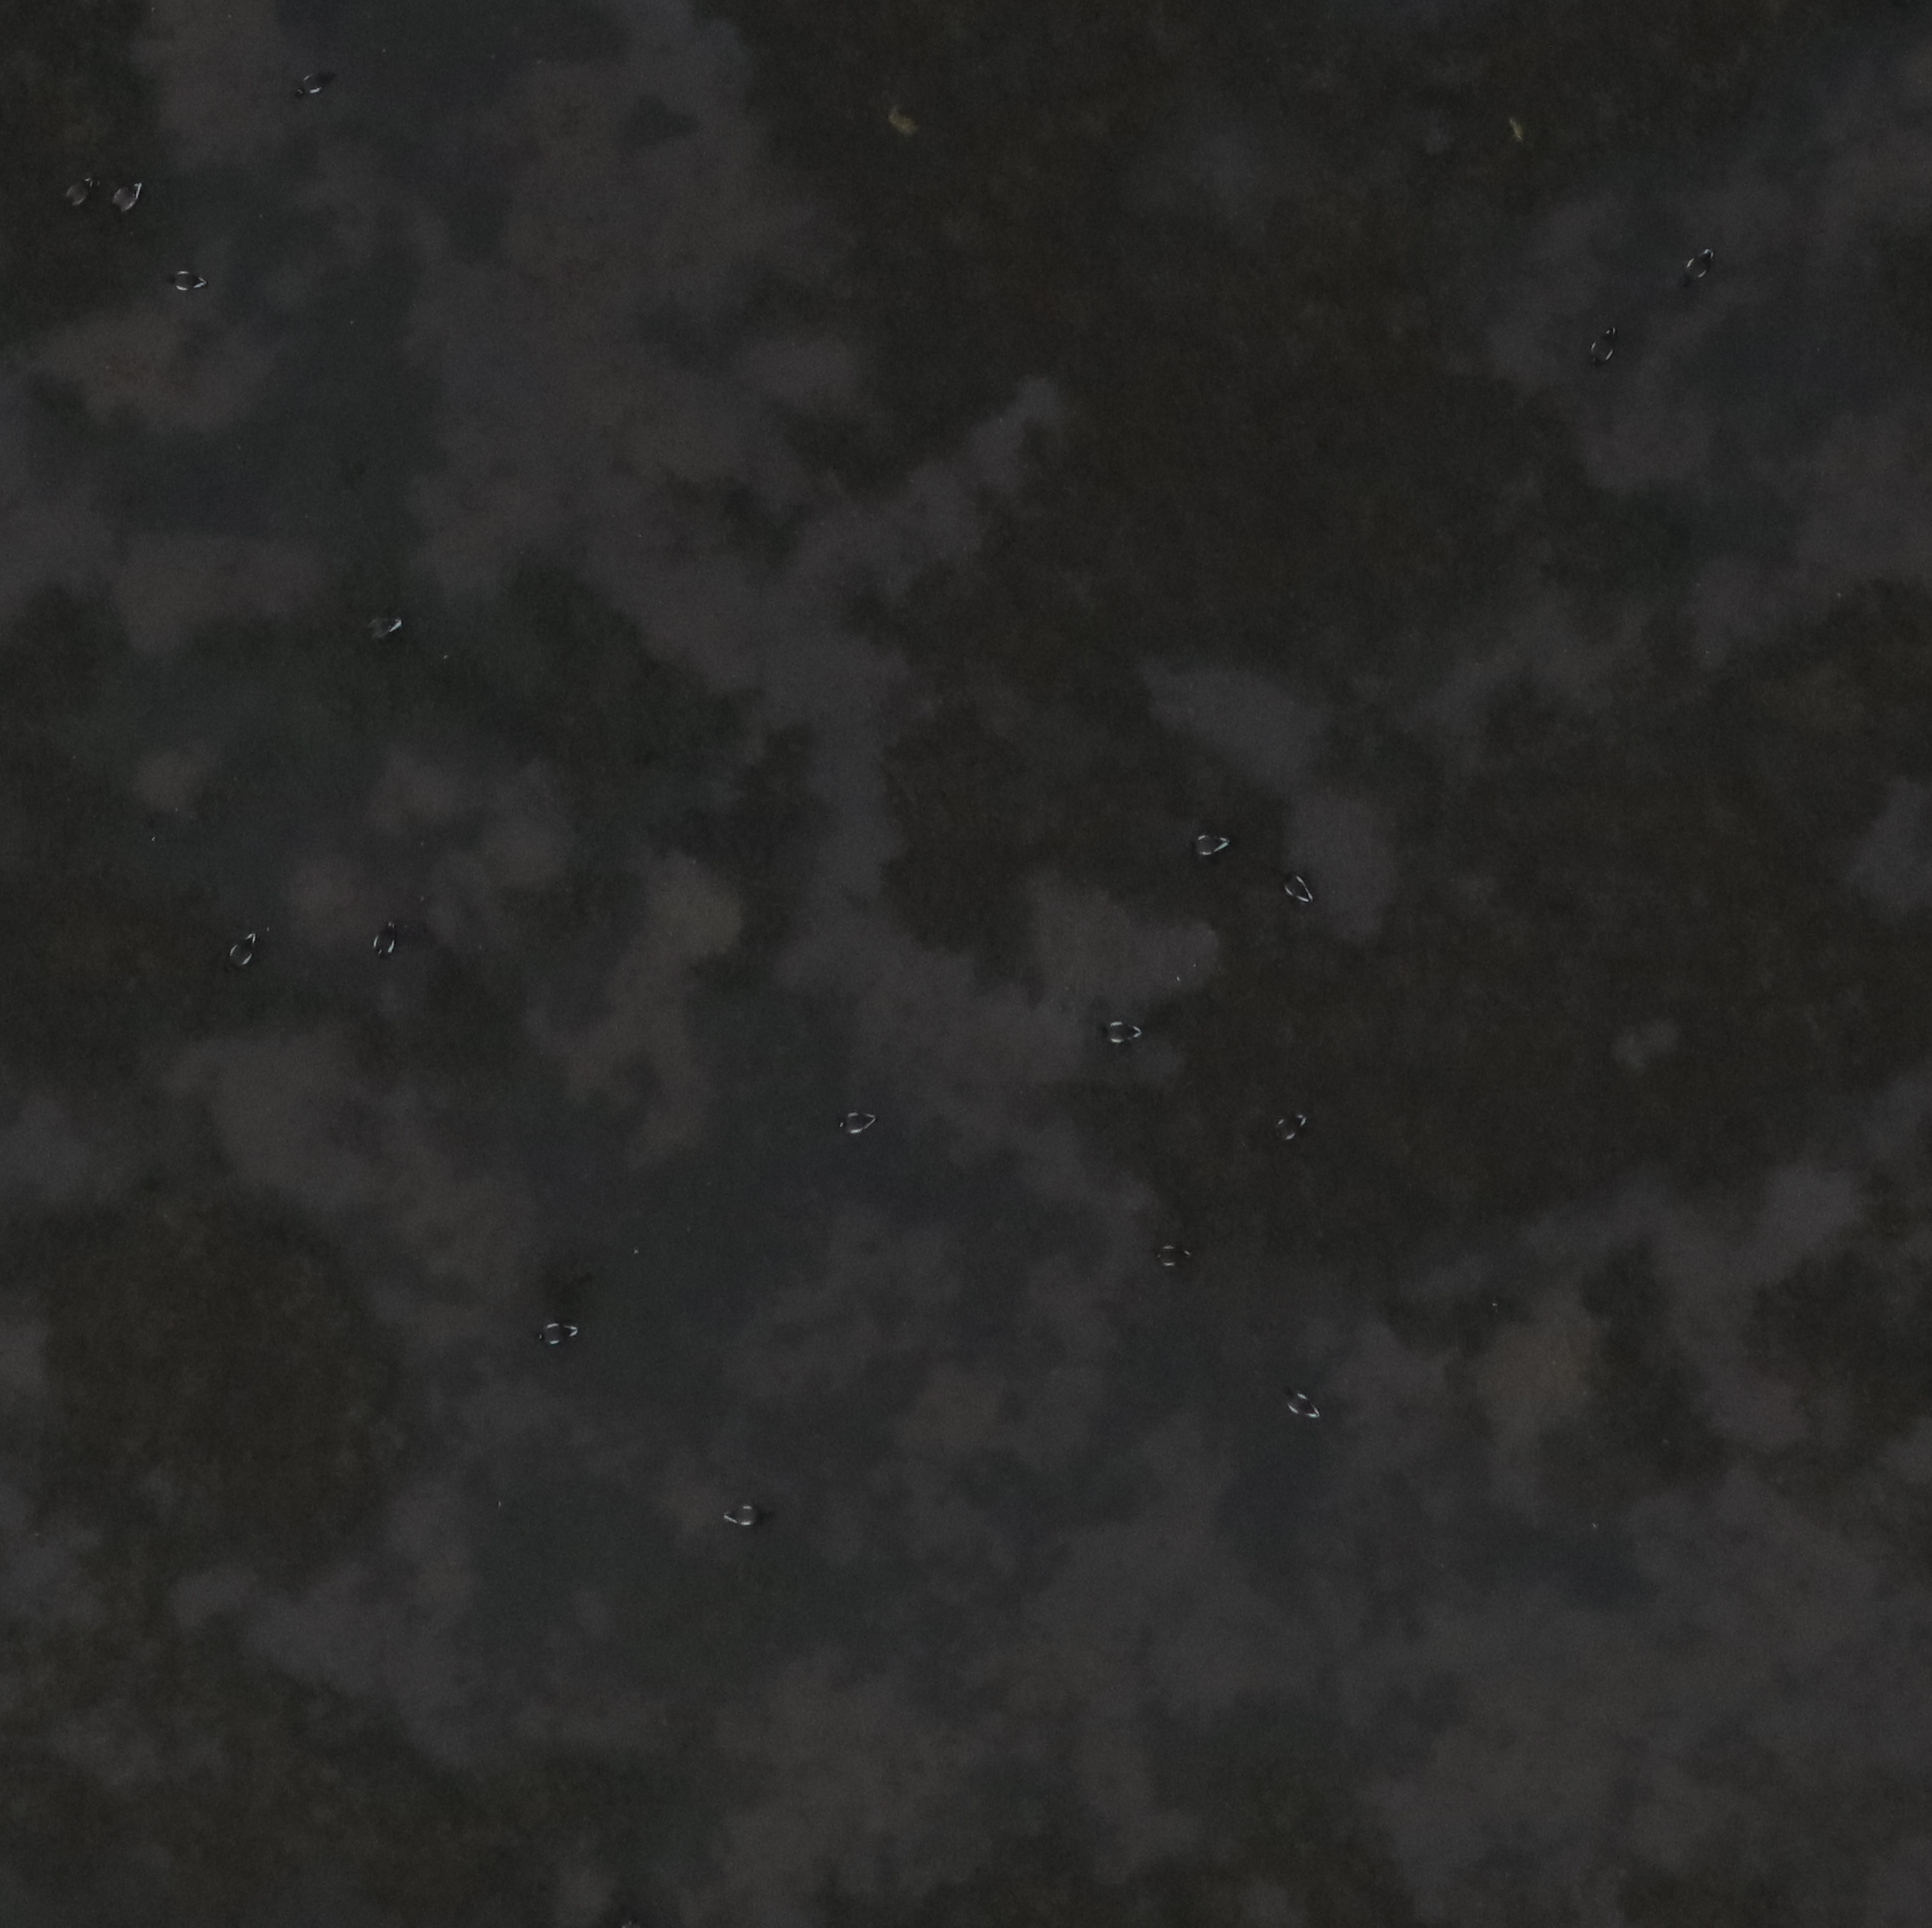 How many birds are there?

18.